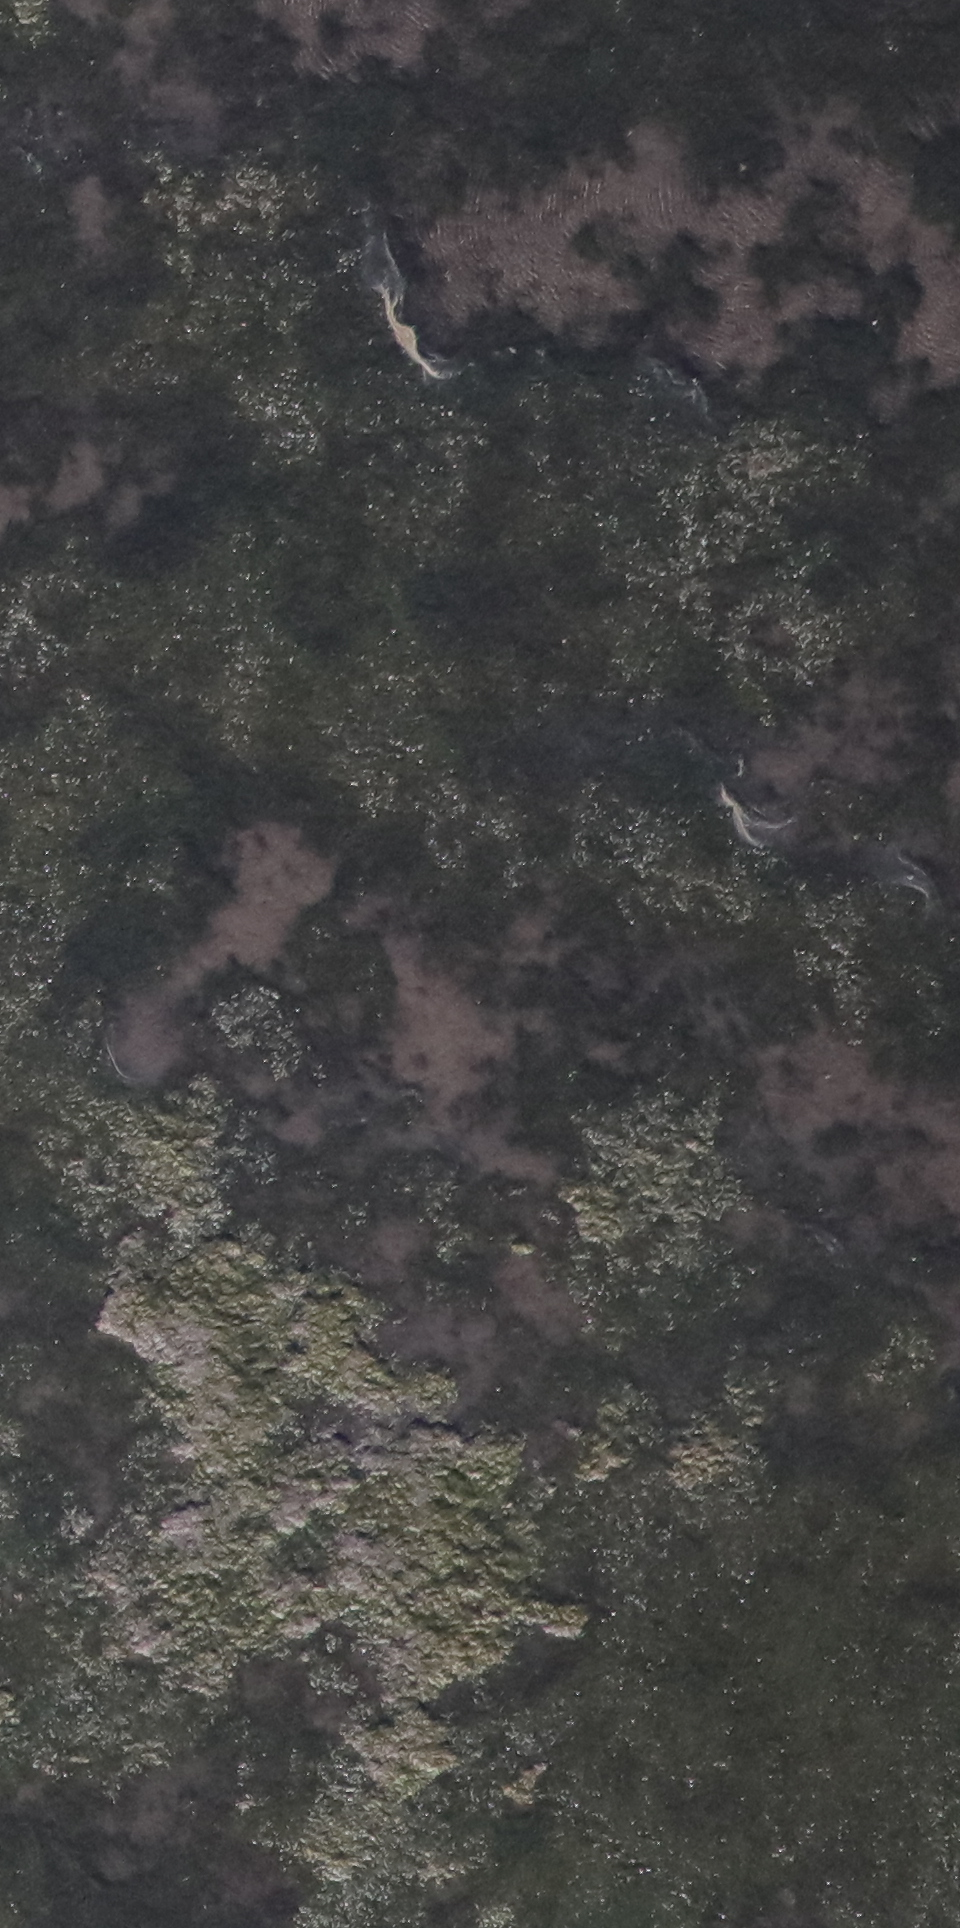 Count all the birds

0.